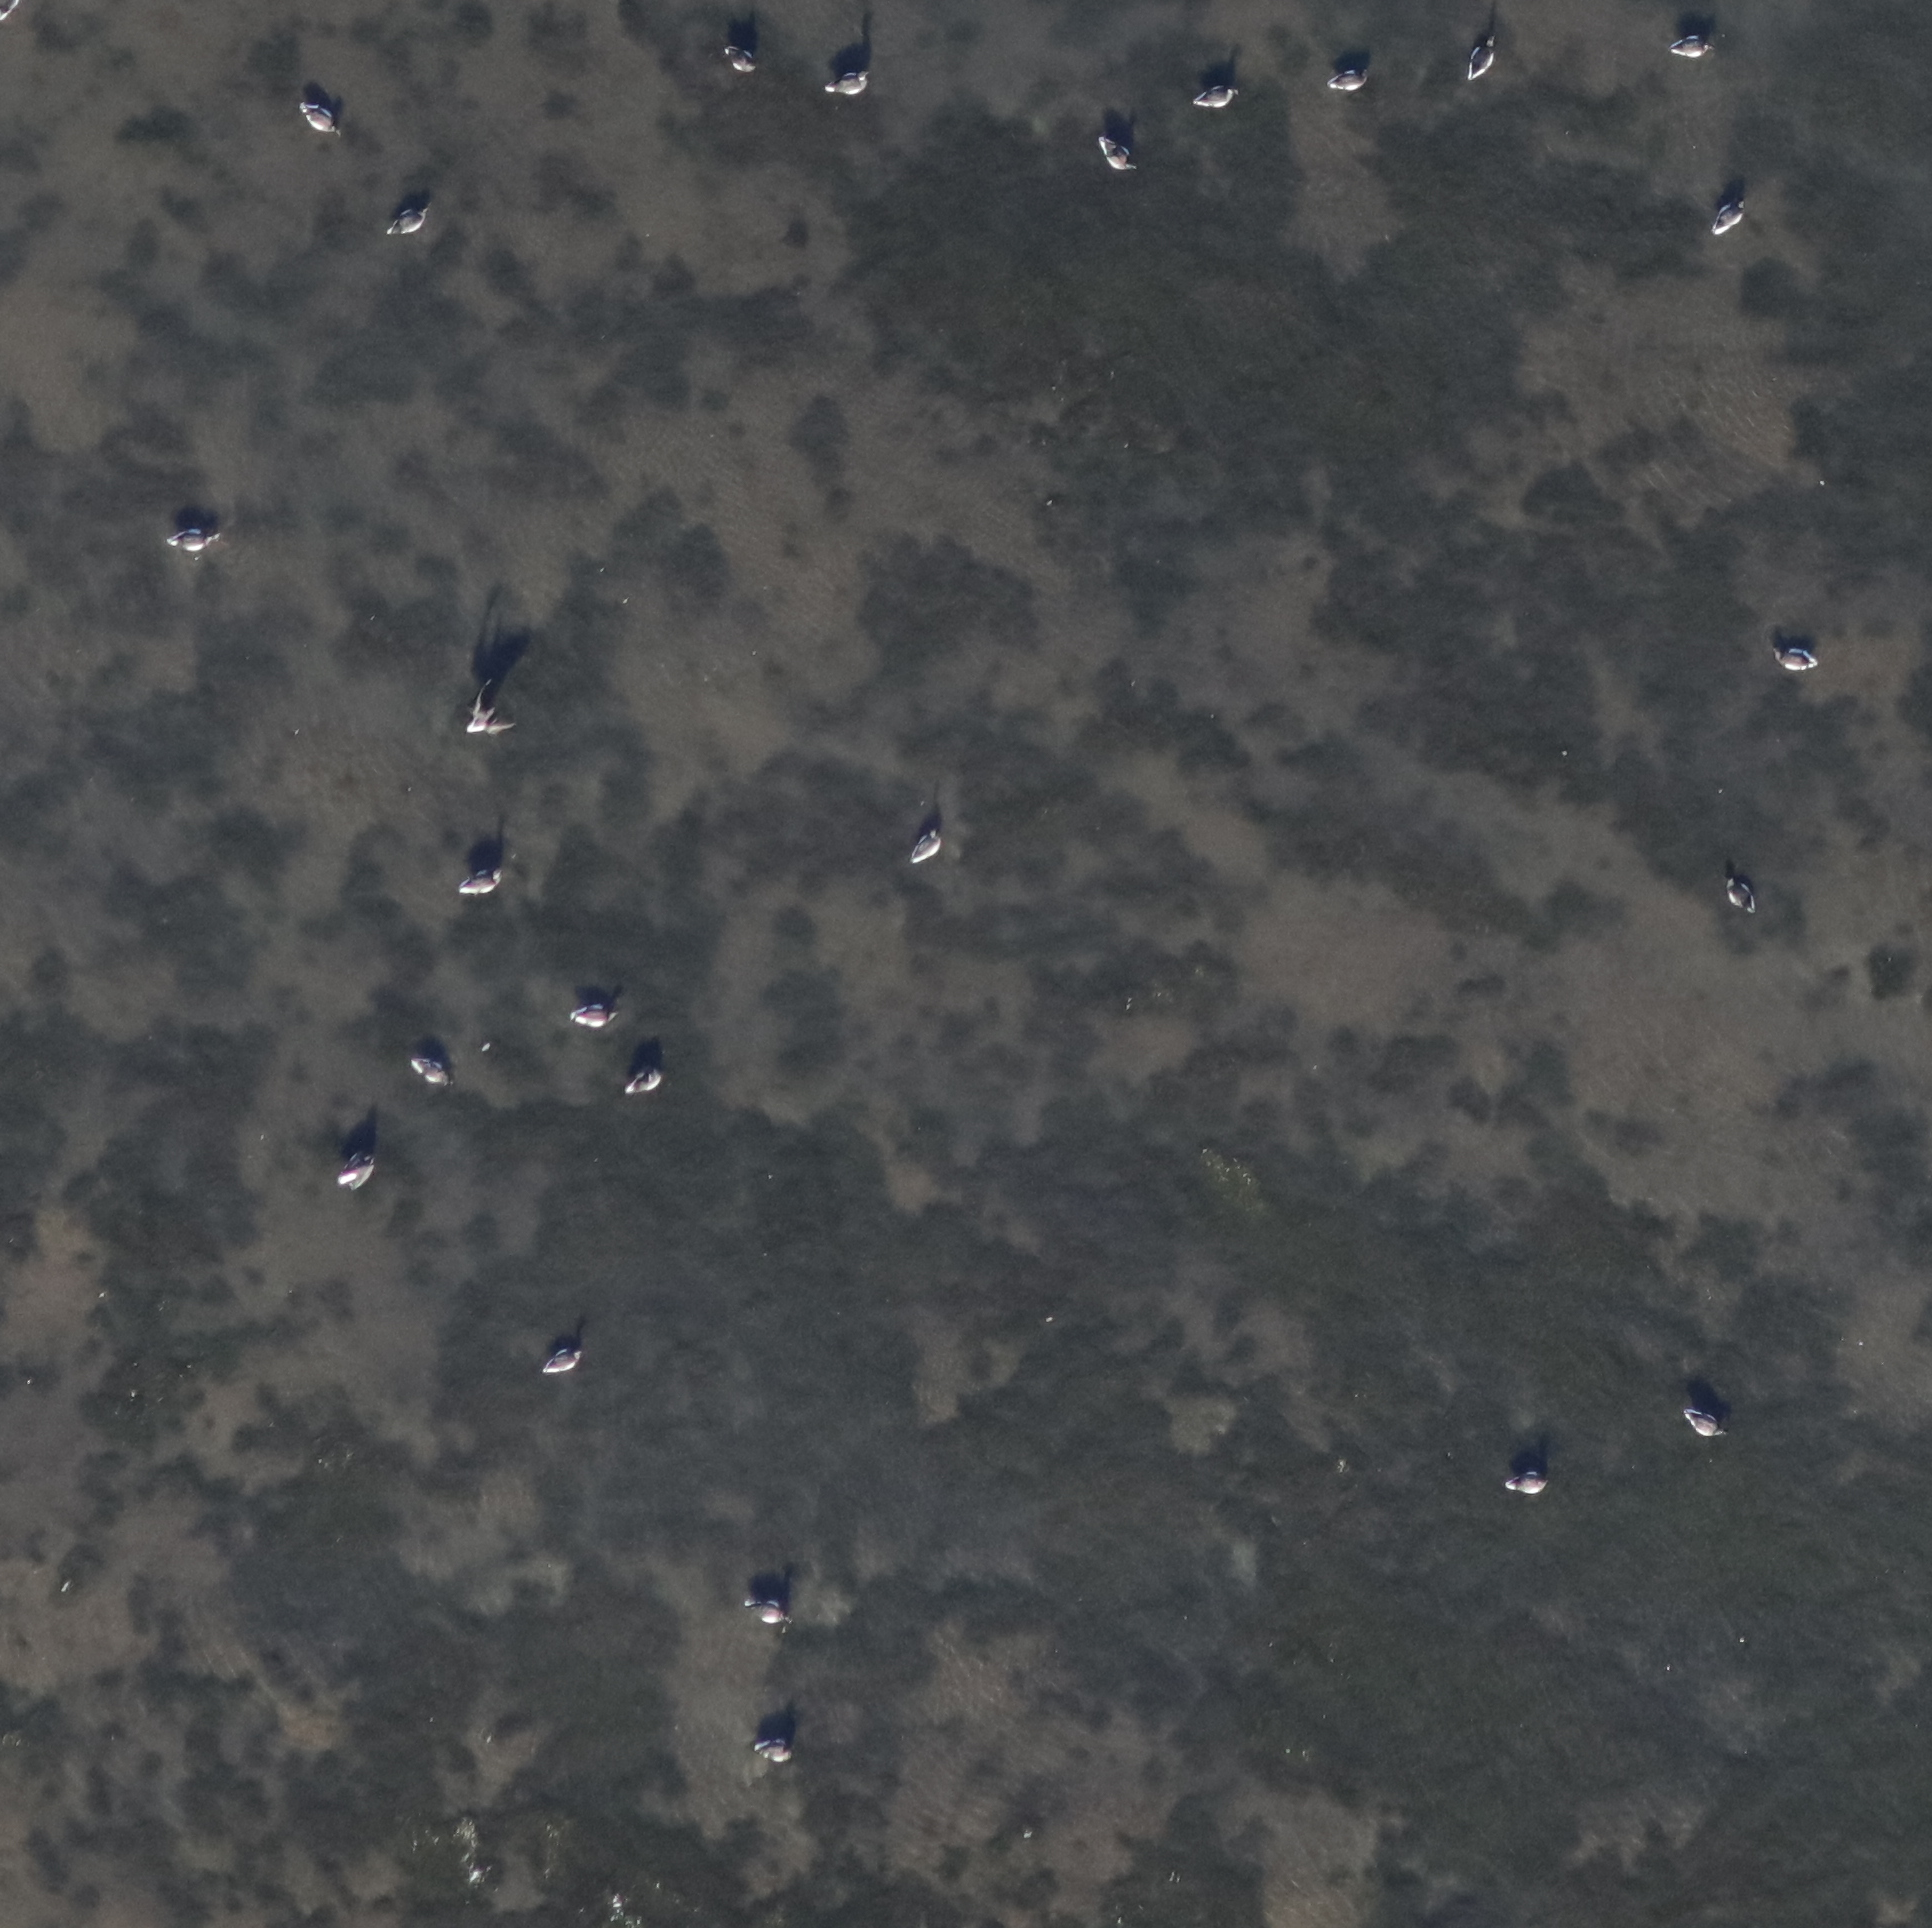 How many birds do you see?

25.